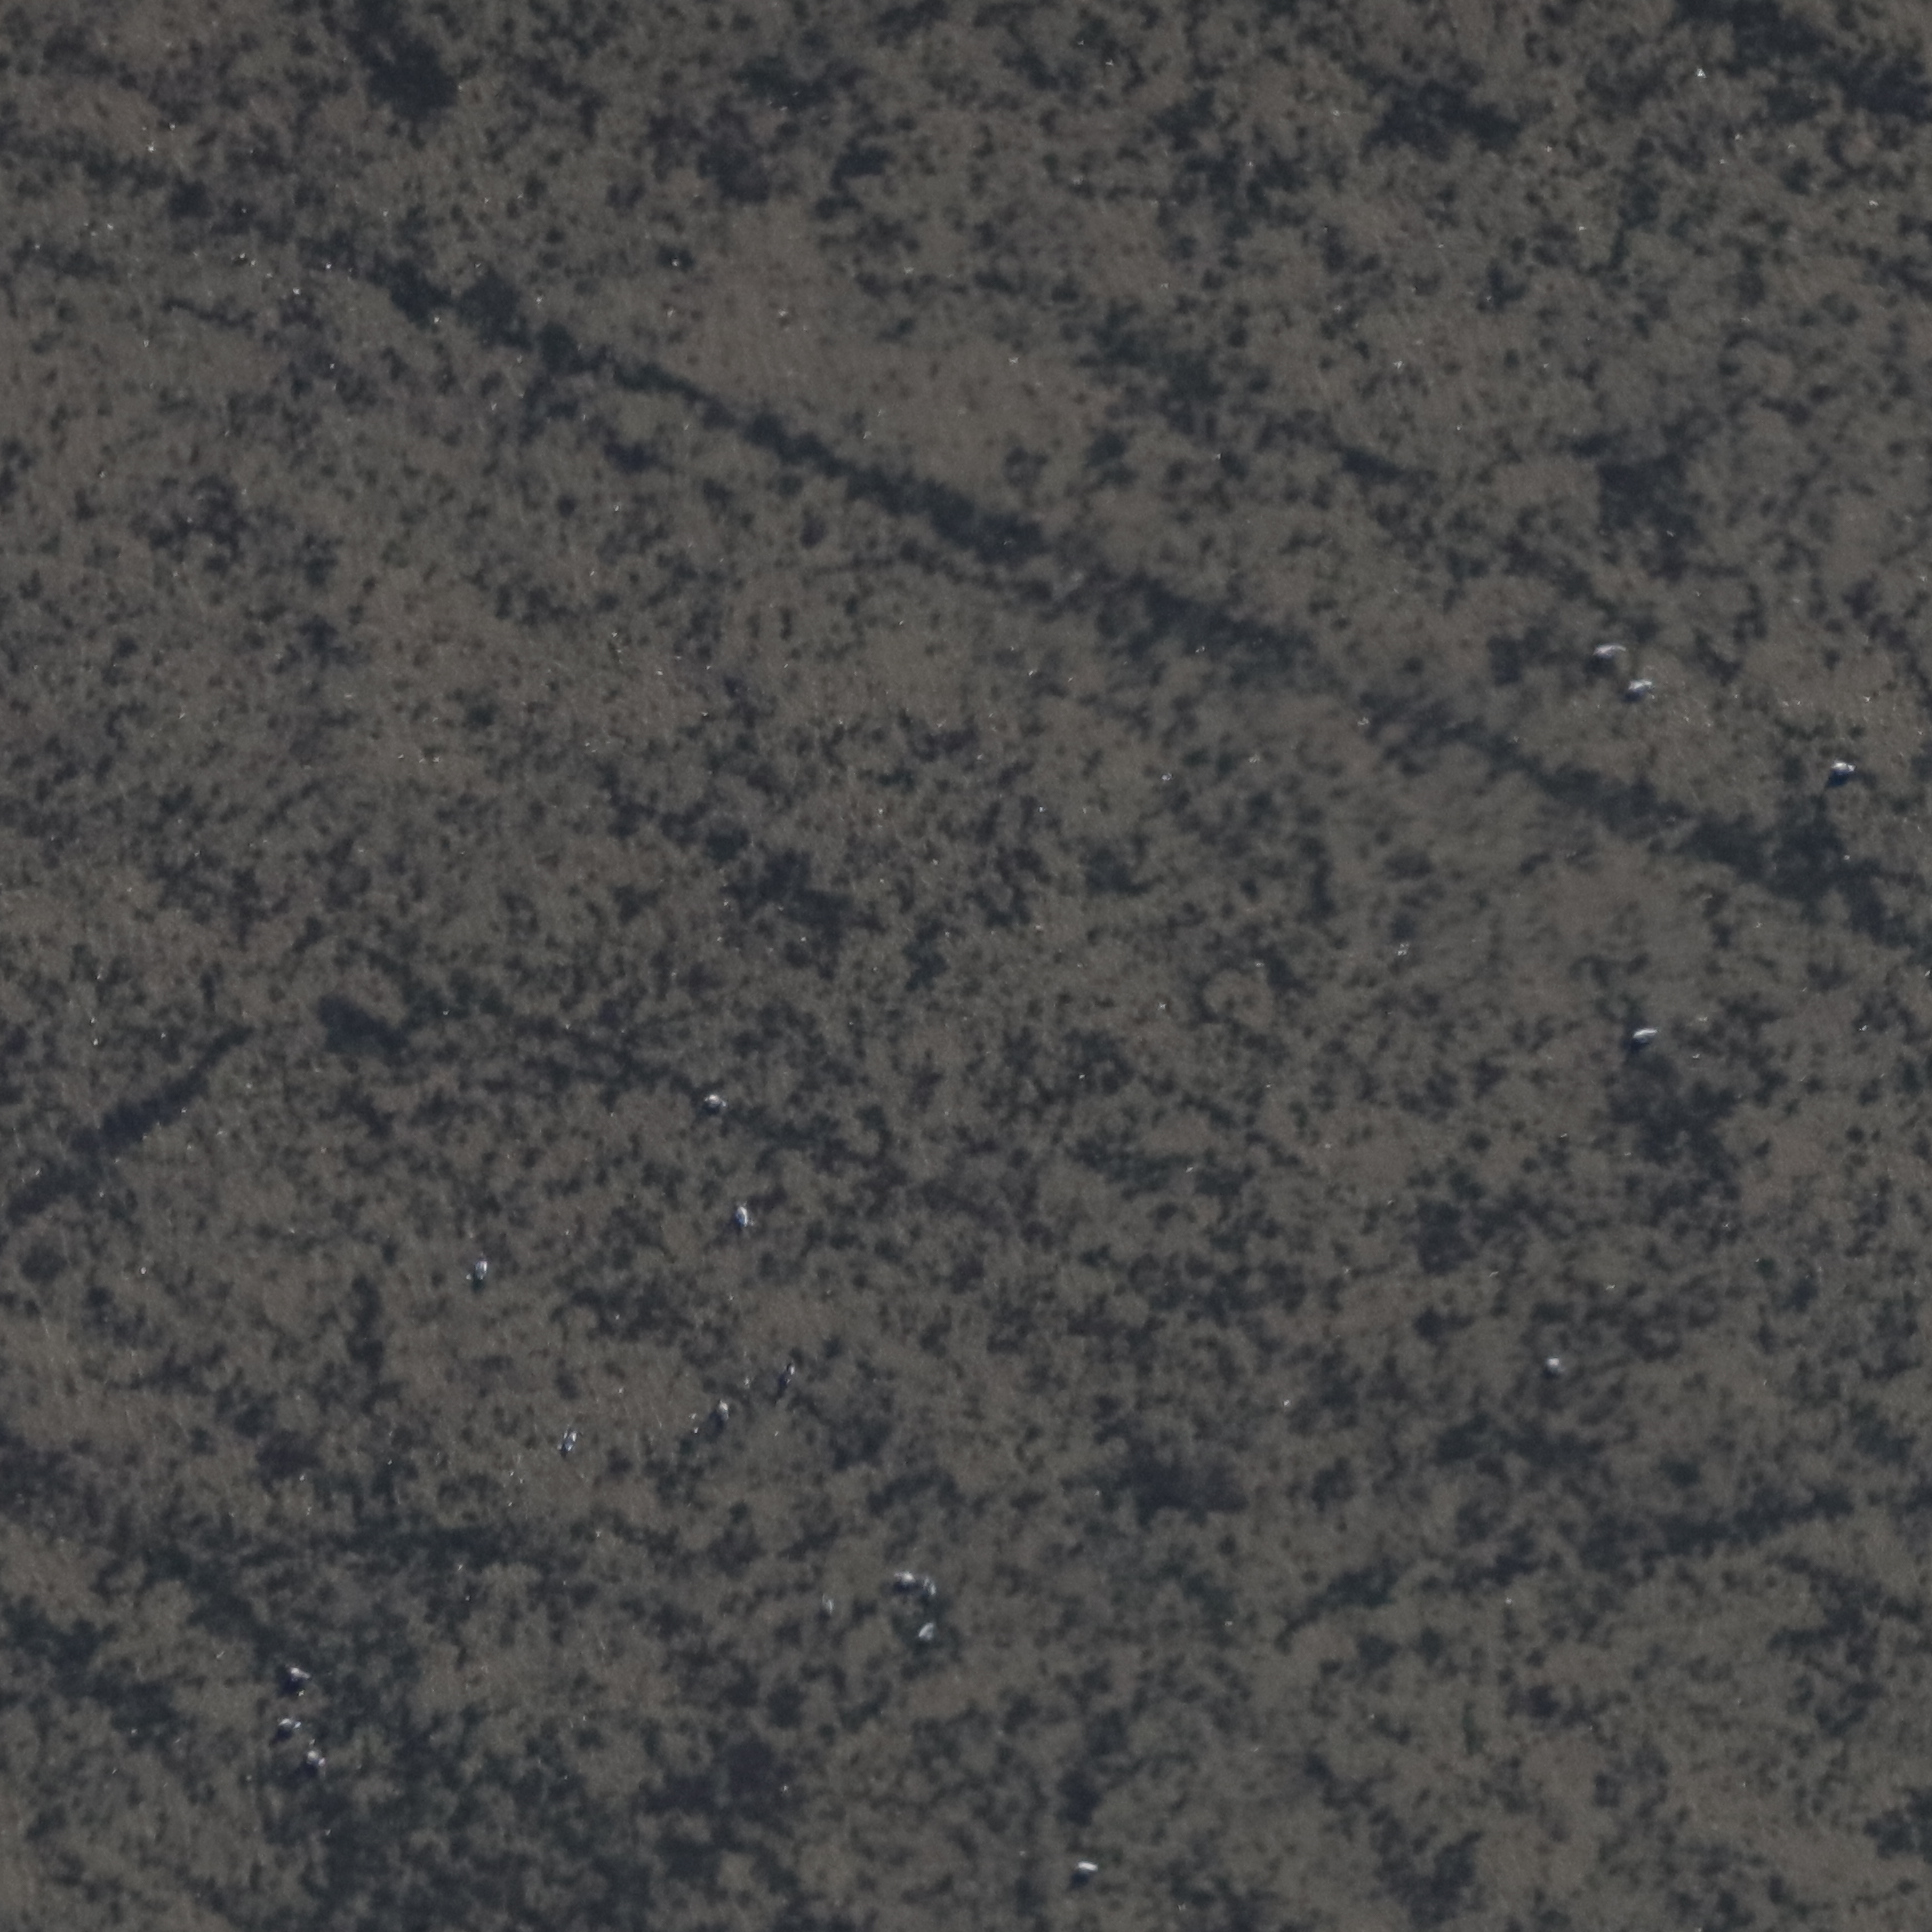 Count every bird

19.